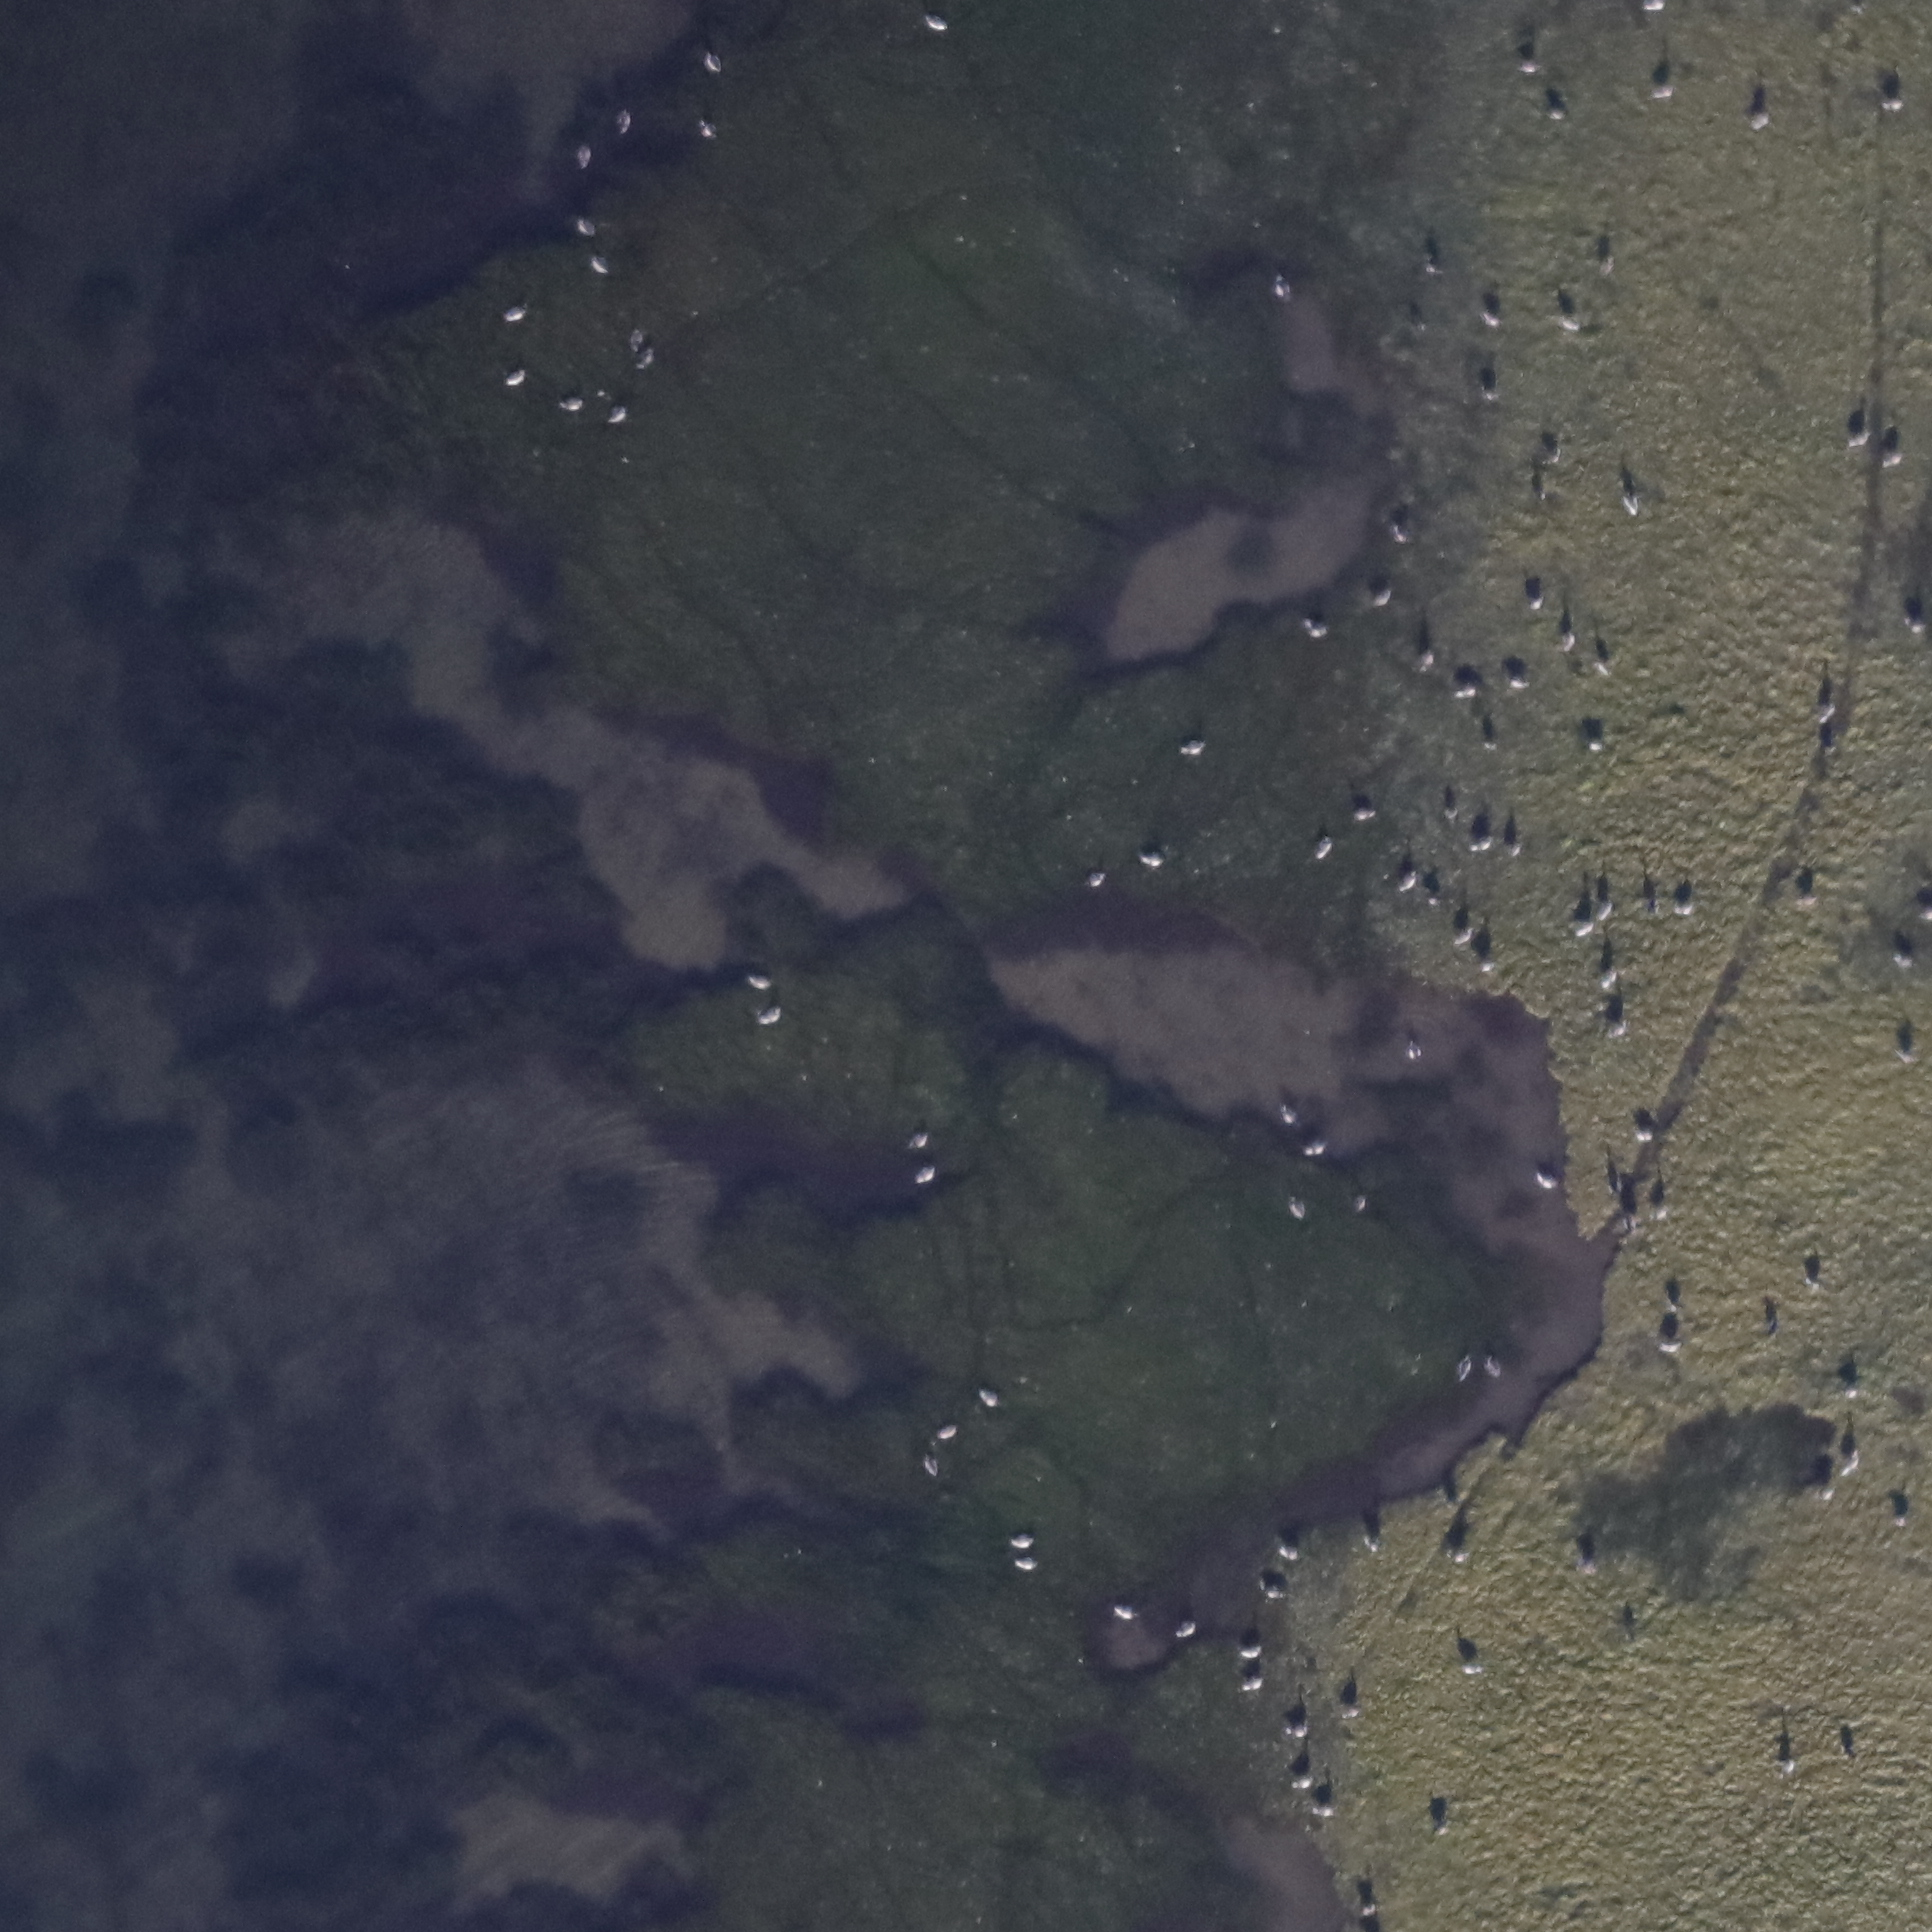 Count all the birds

112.